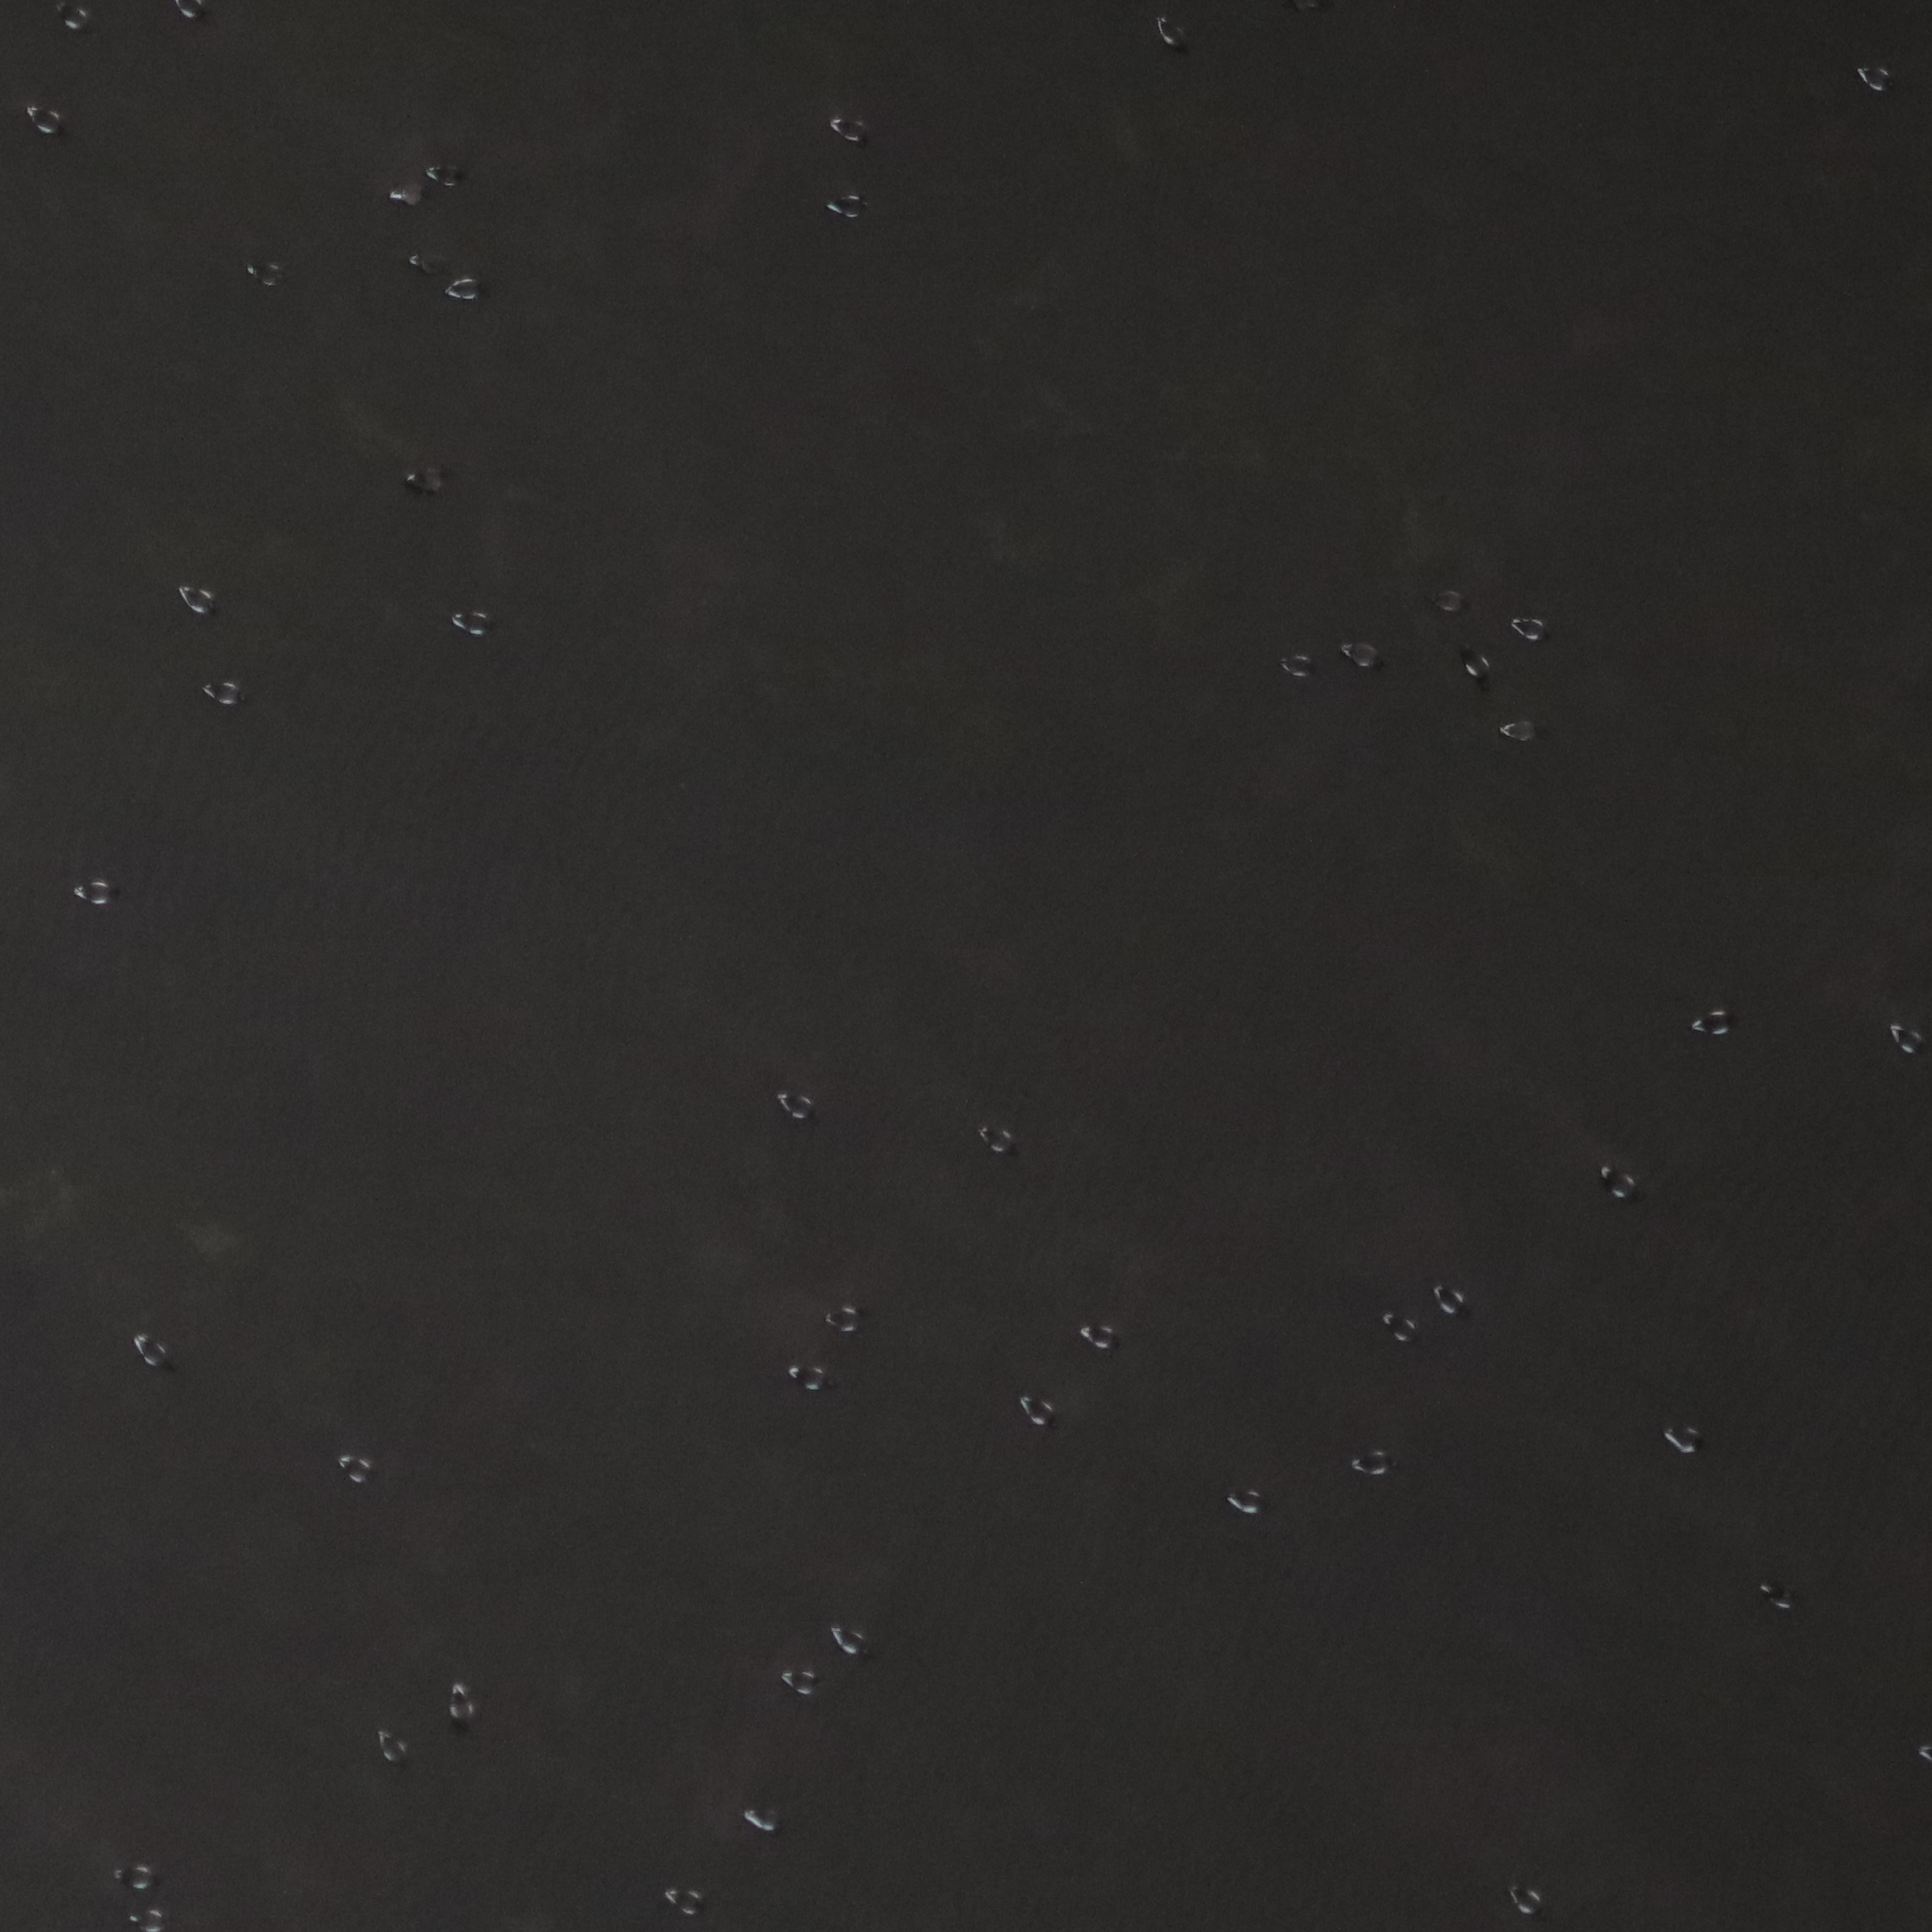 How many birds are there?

48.